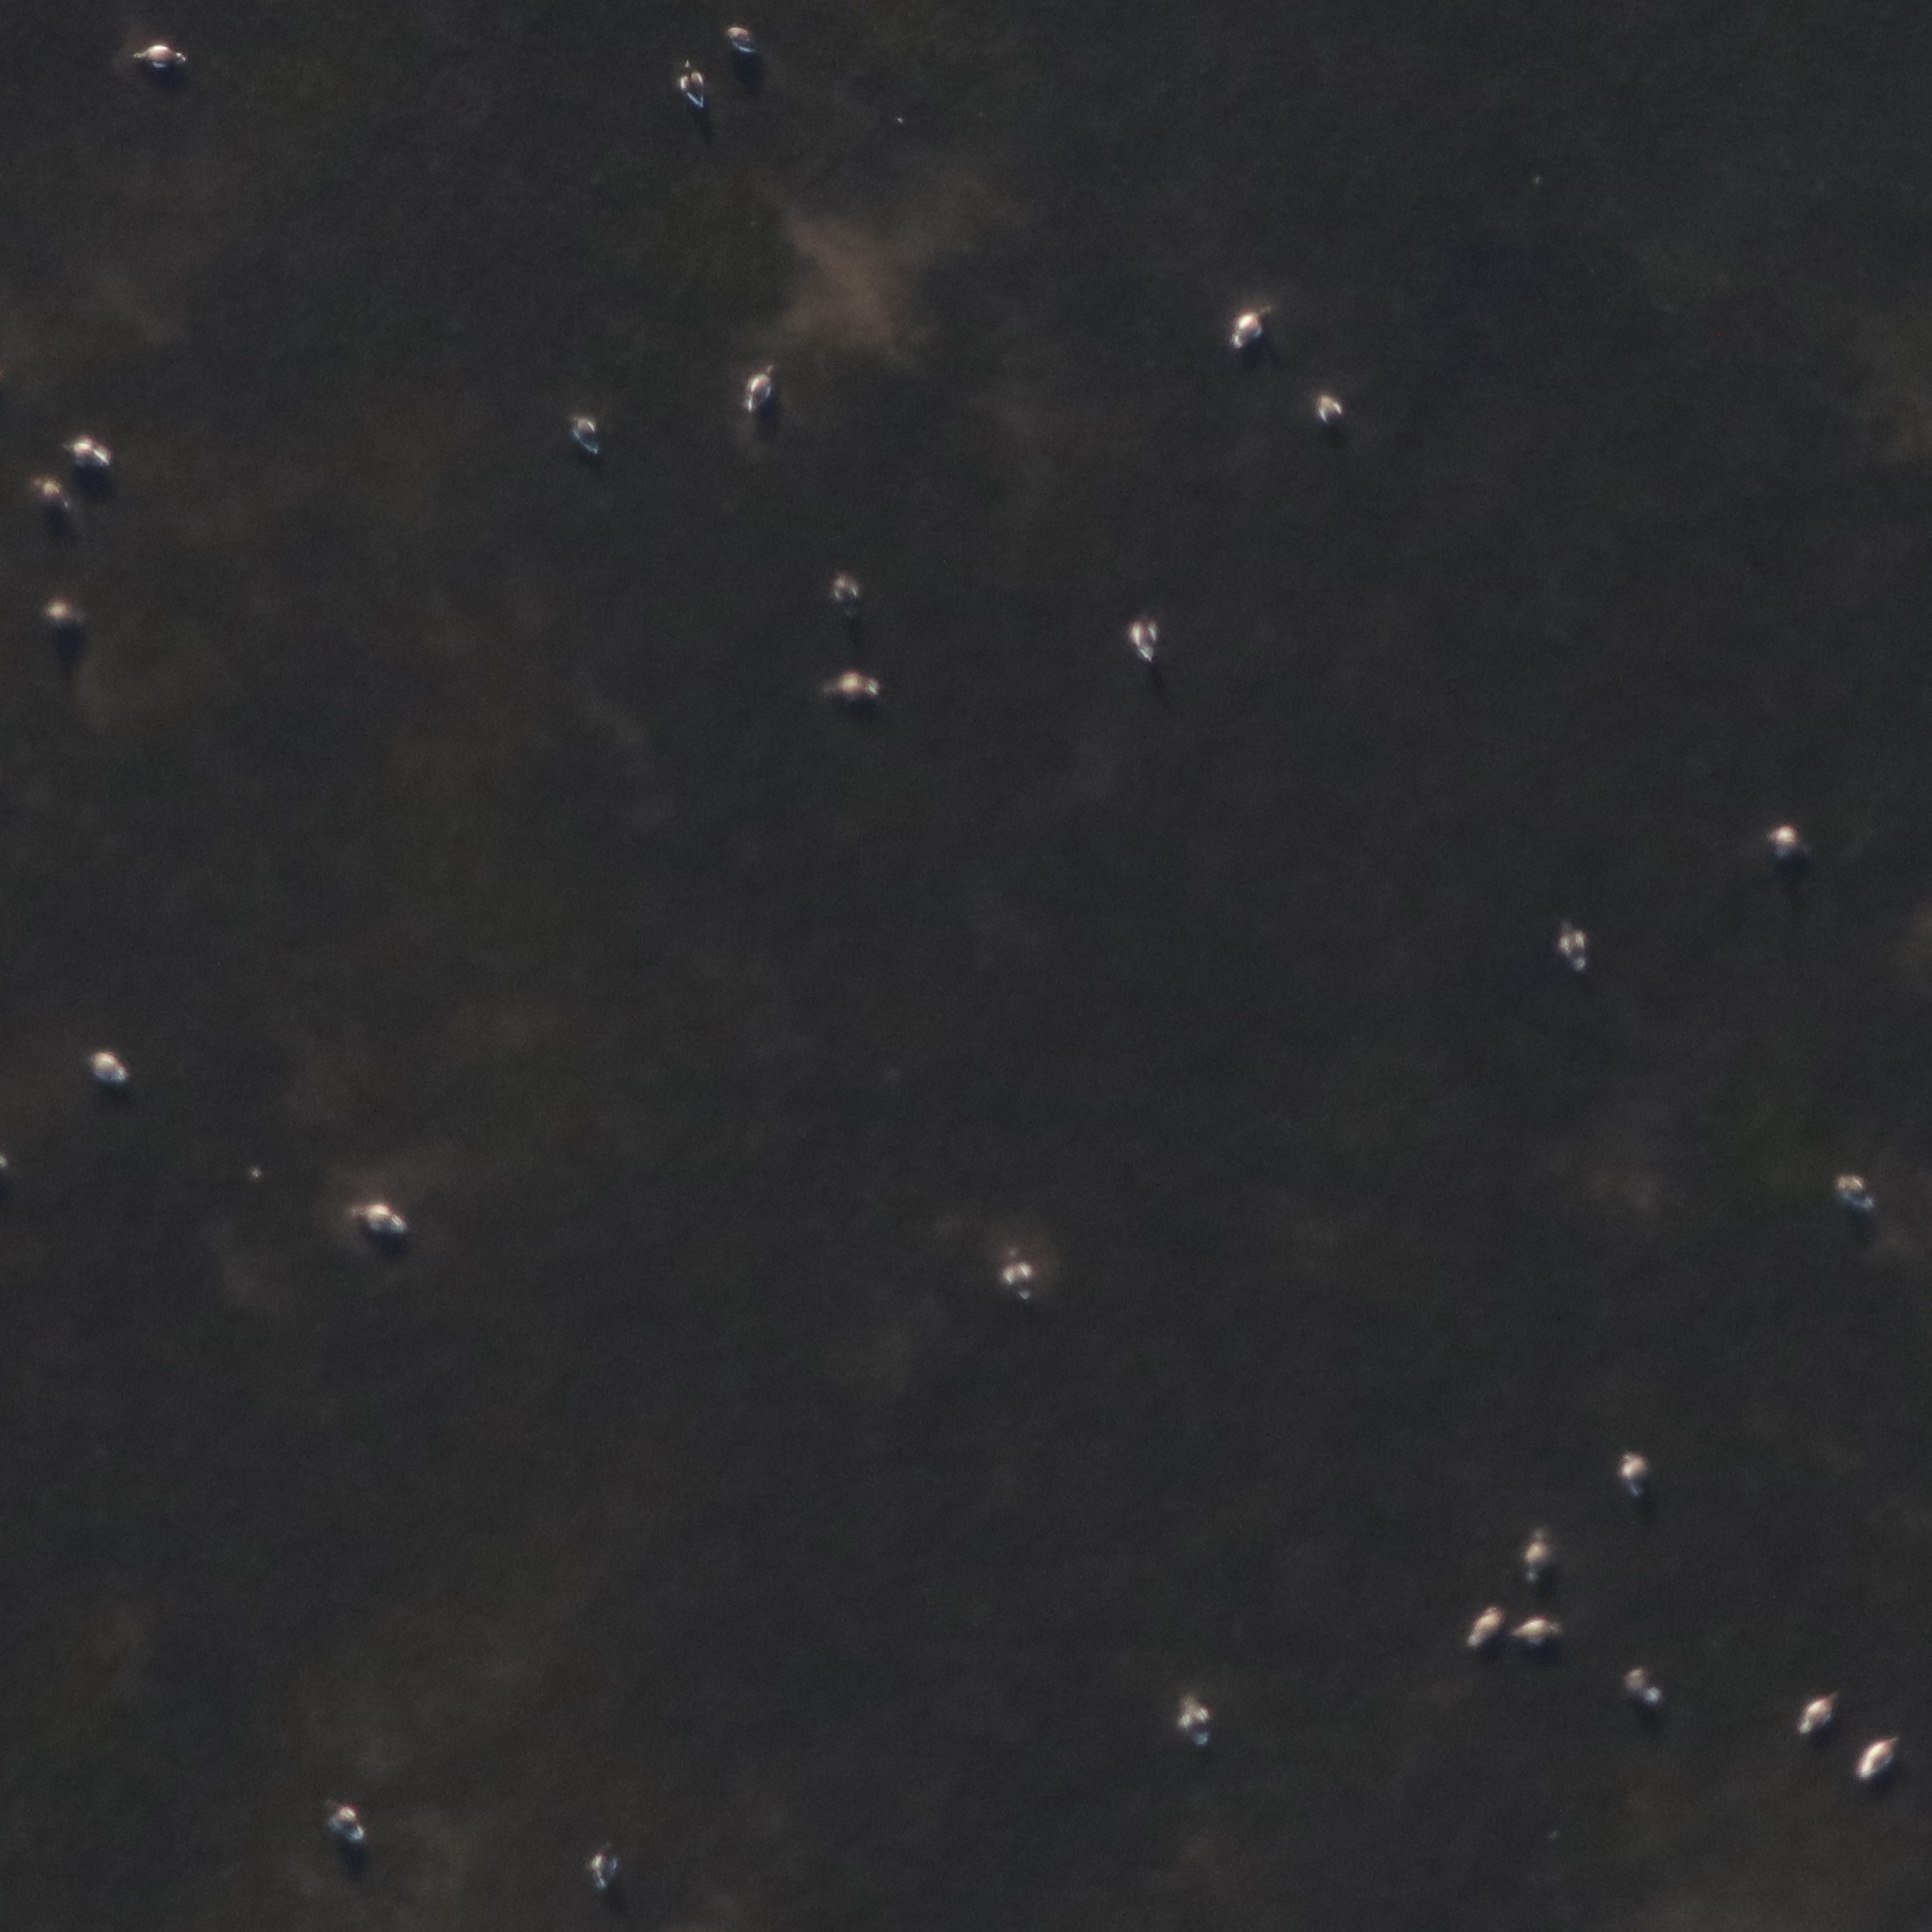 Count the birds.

29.